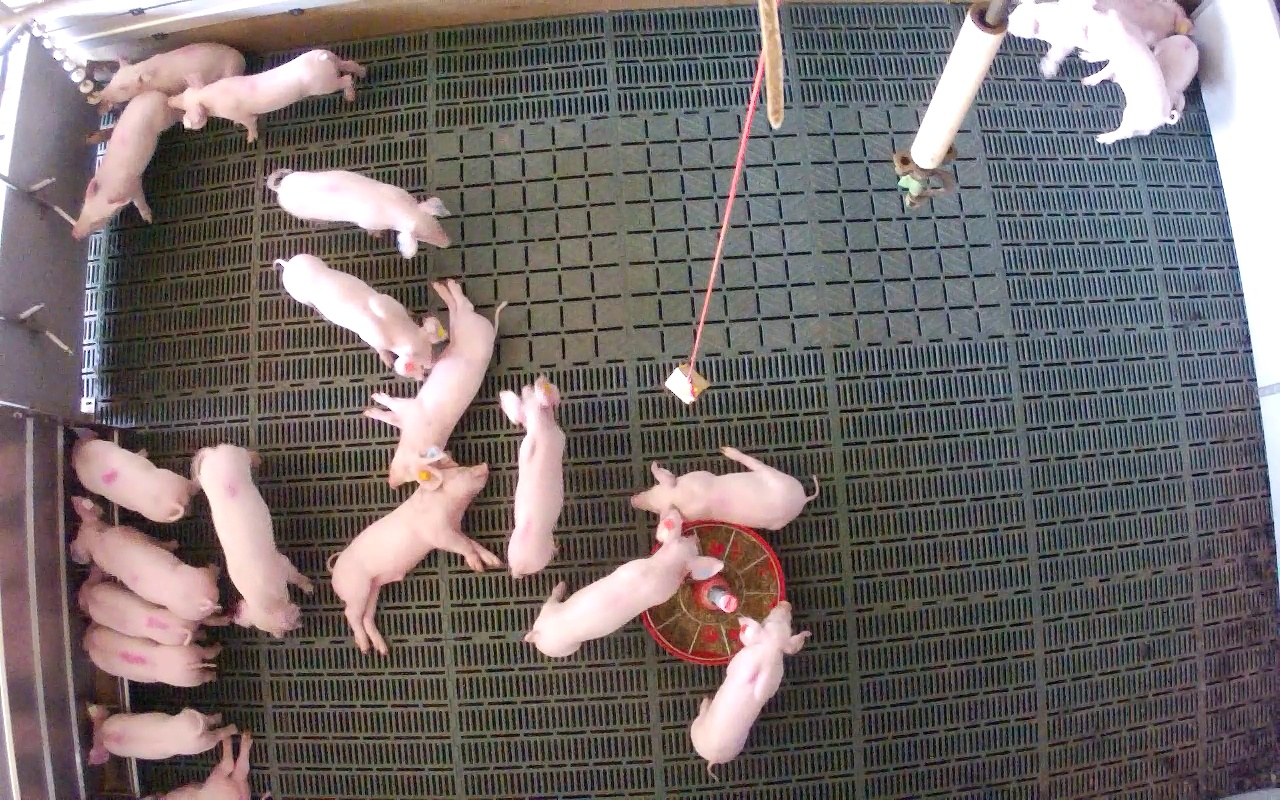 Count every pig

22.